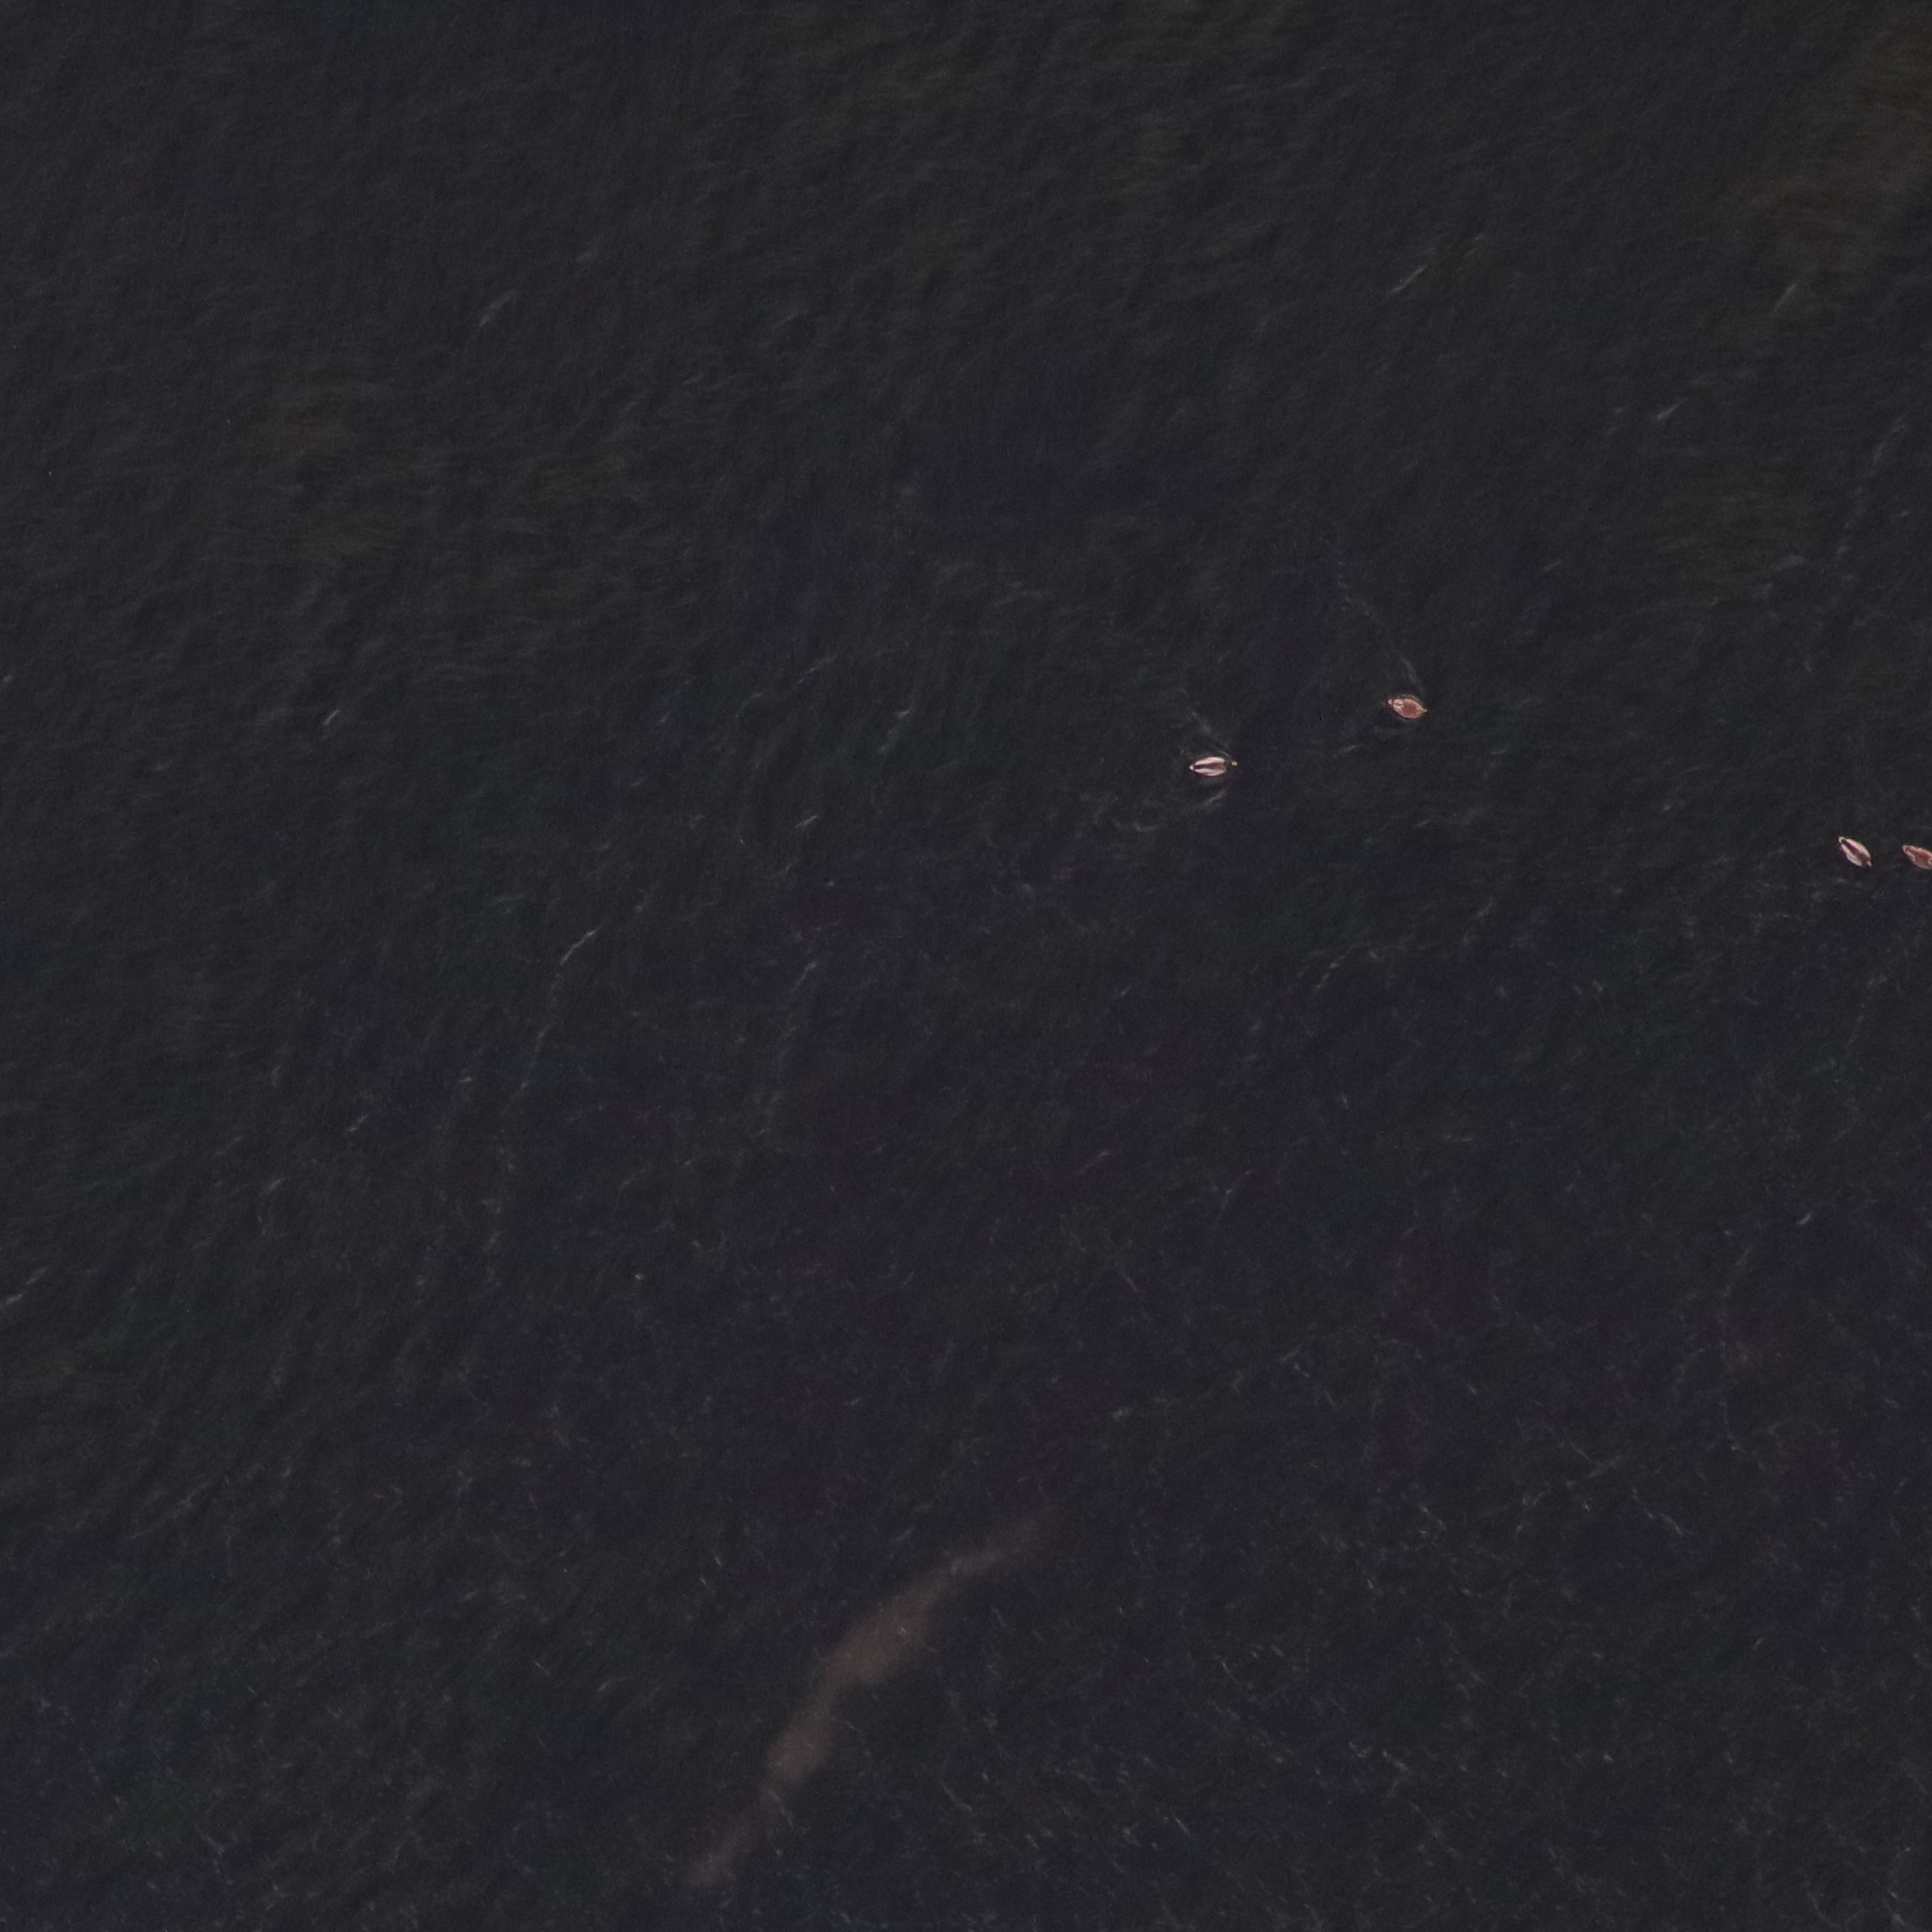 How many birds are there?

4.